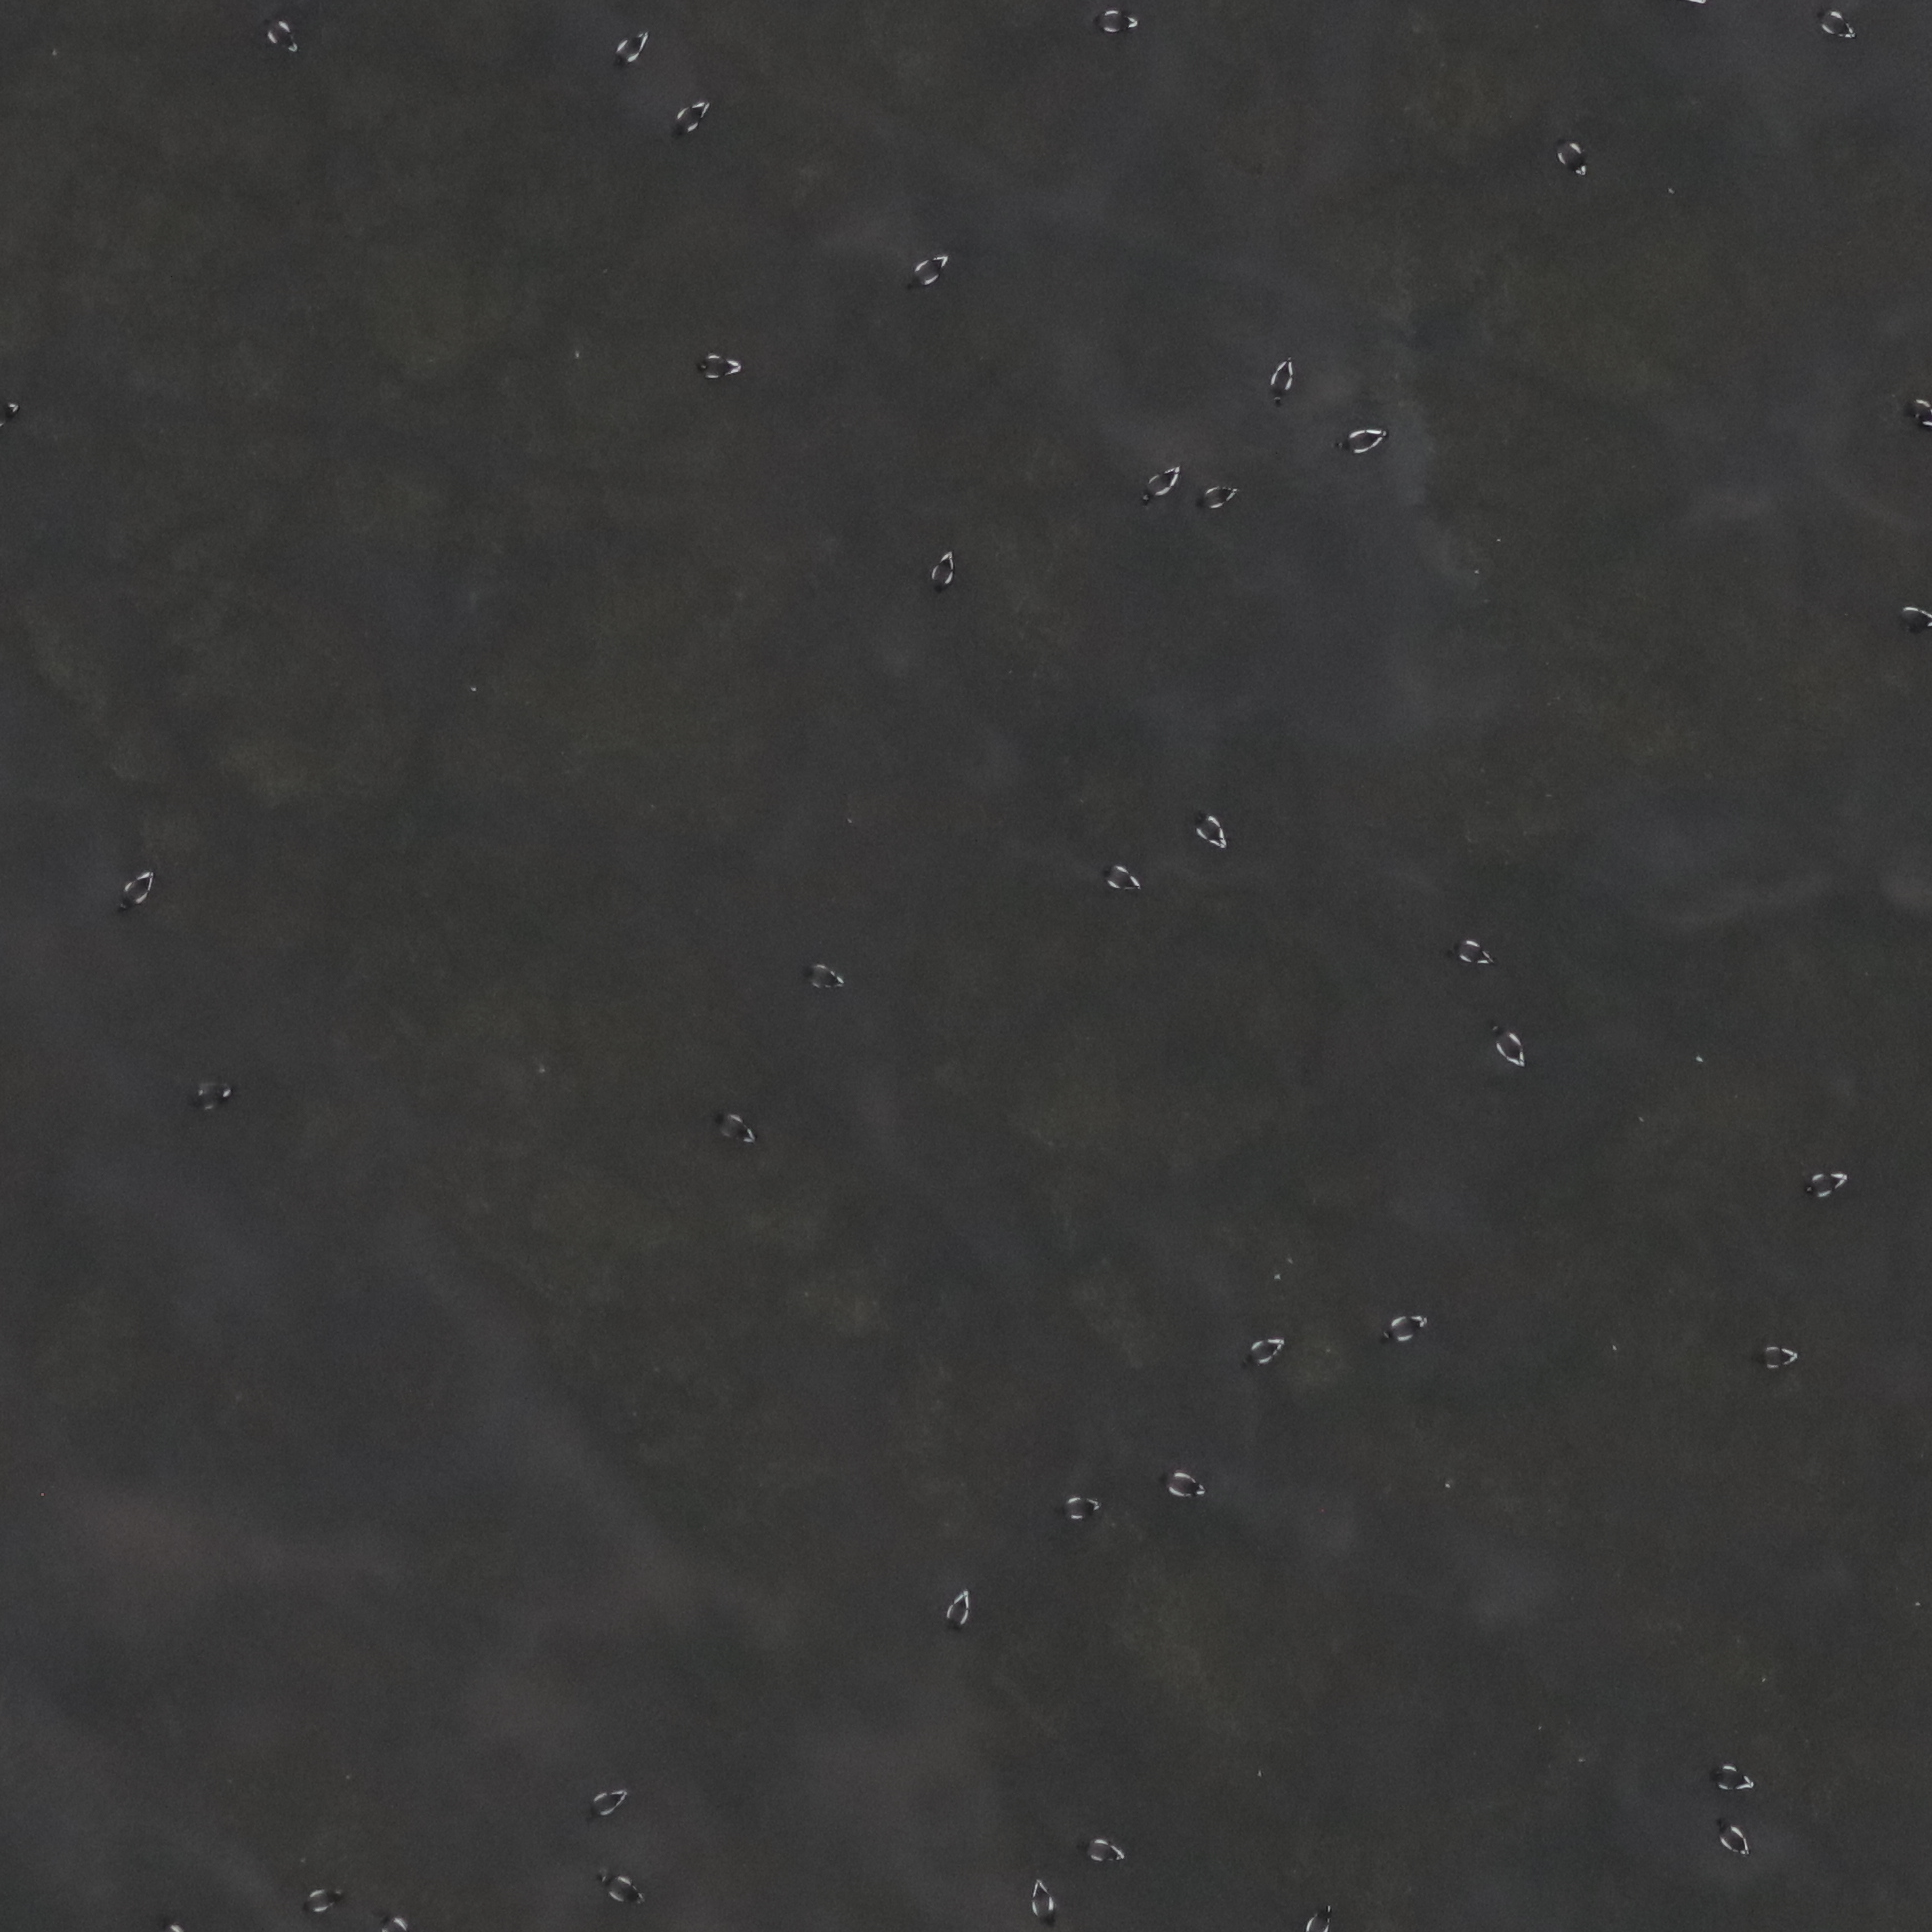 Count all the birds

38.